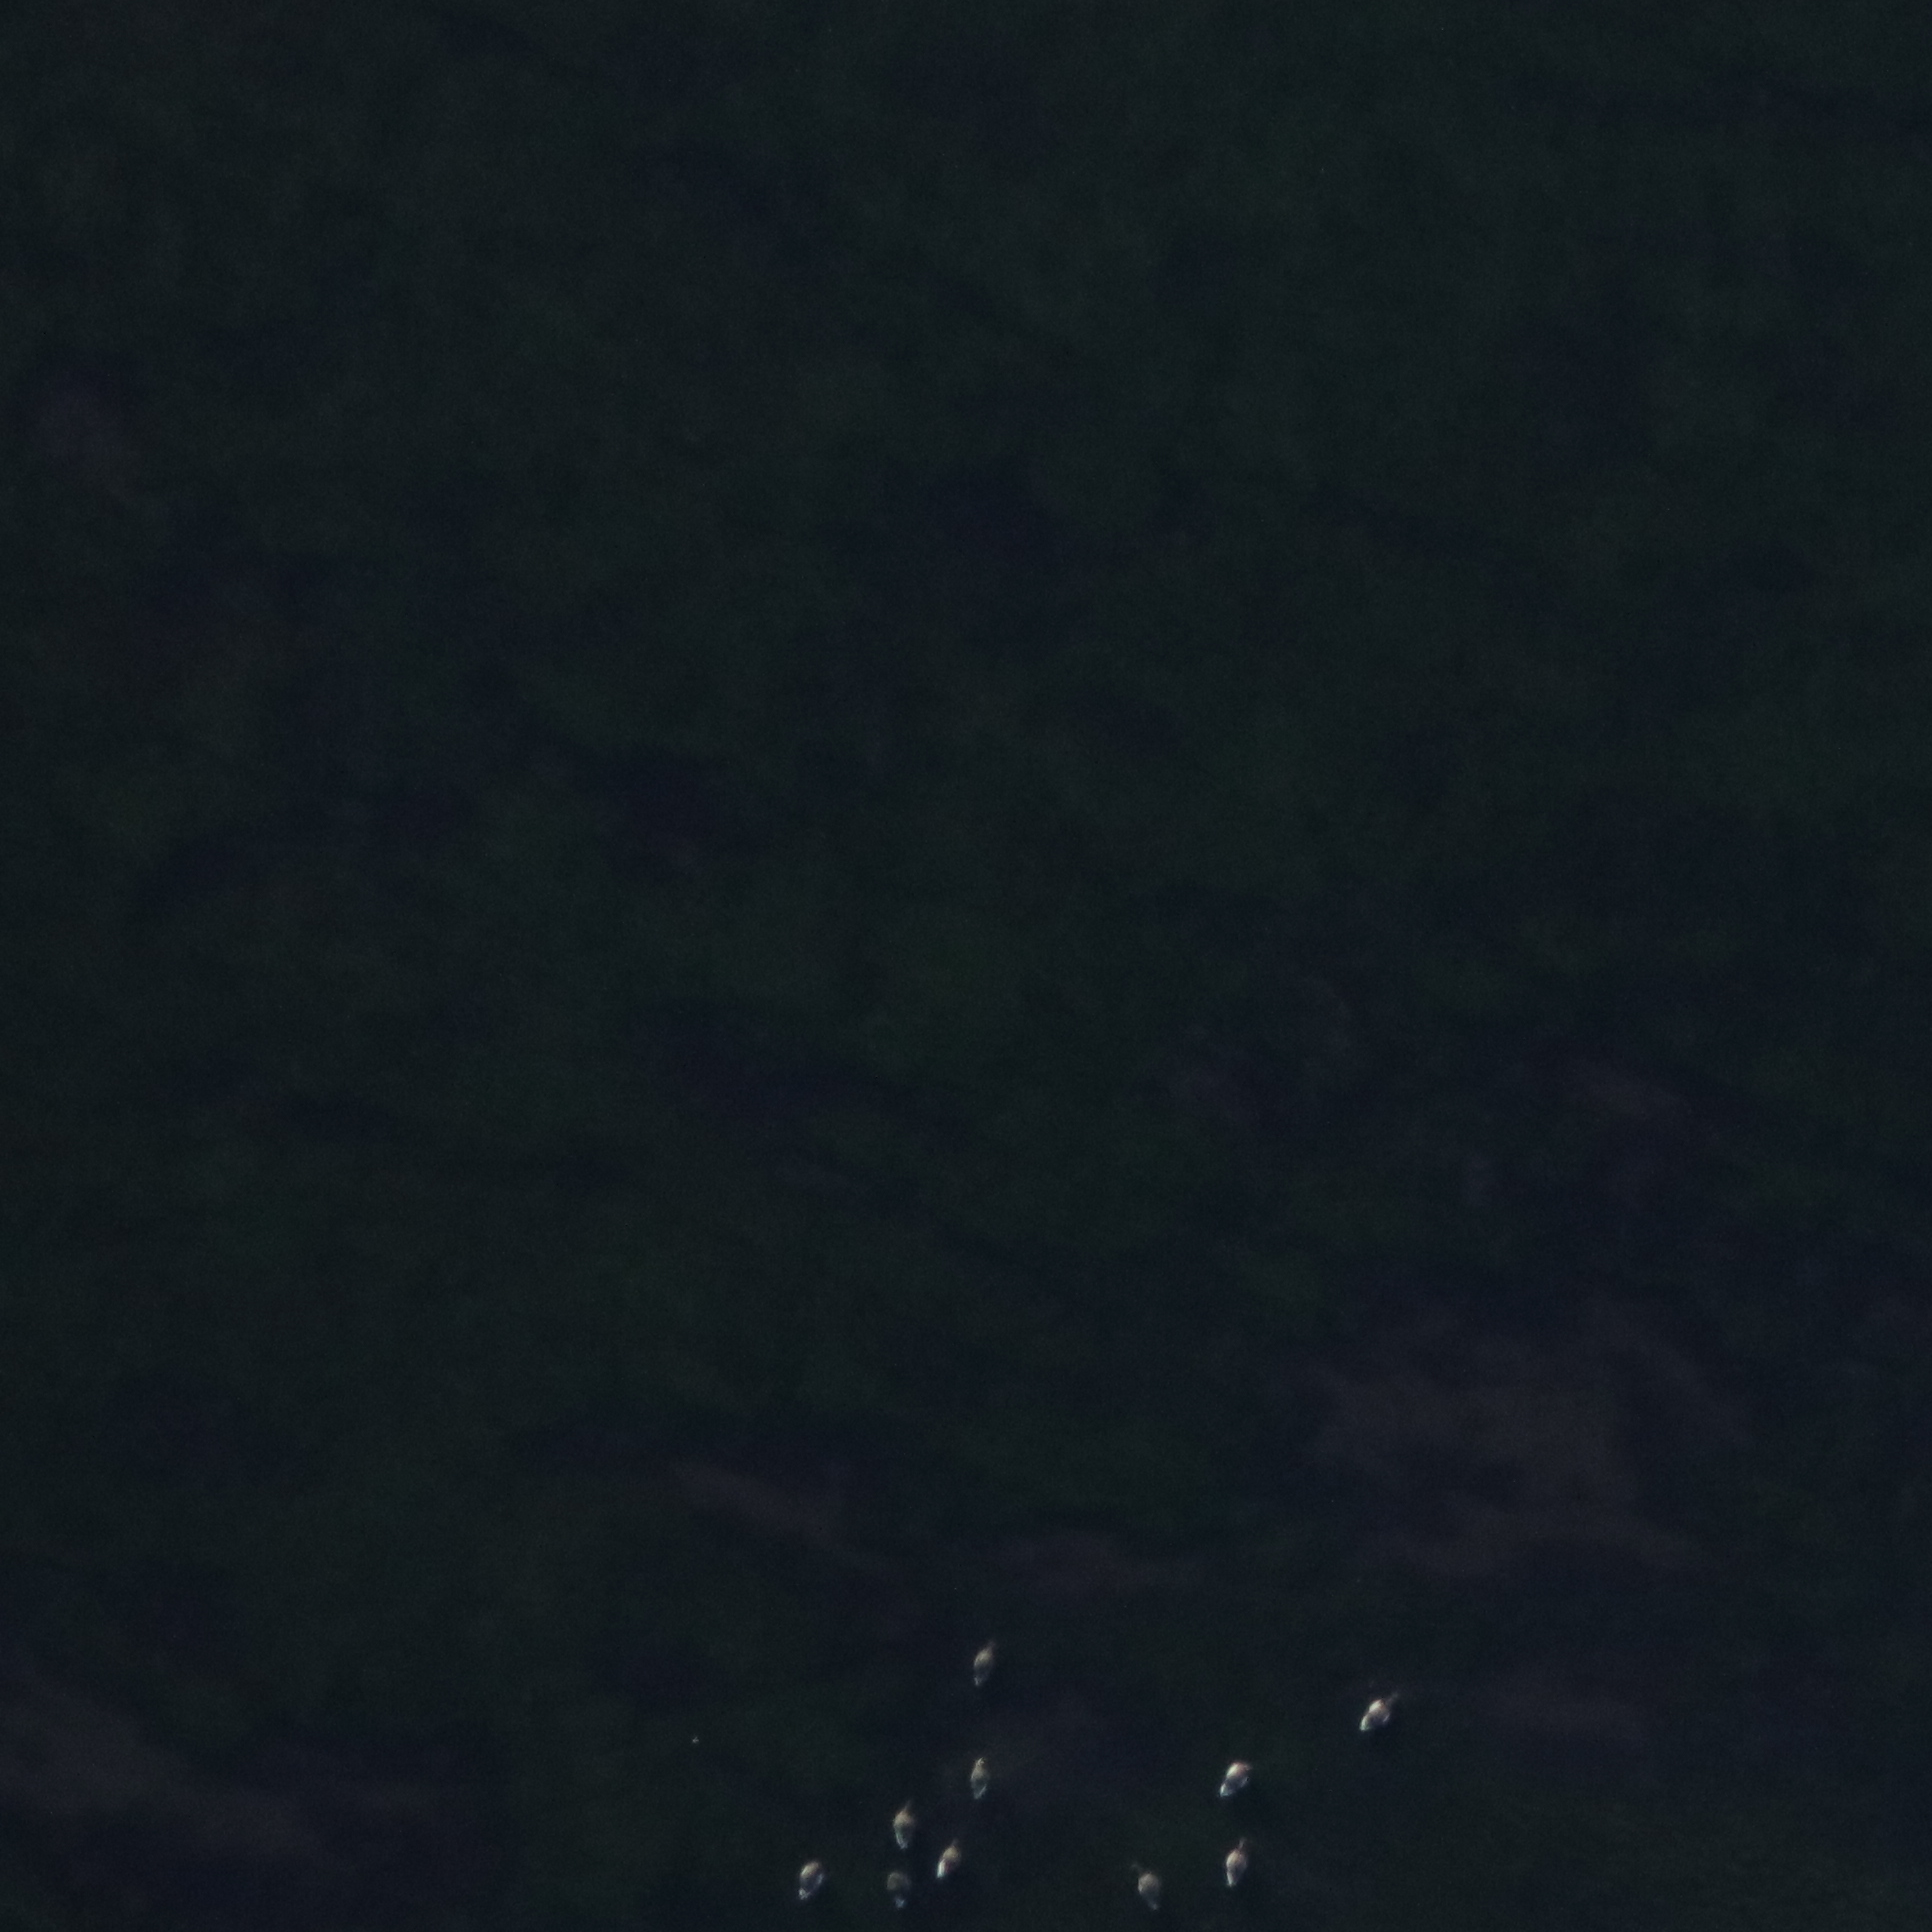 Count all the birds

10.